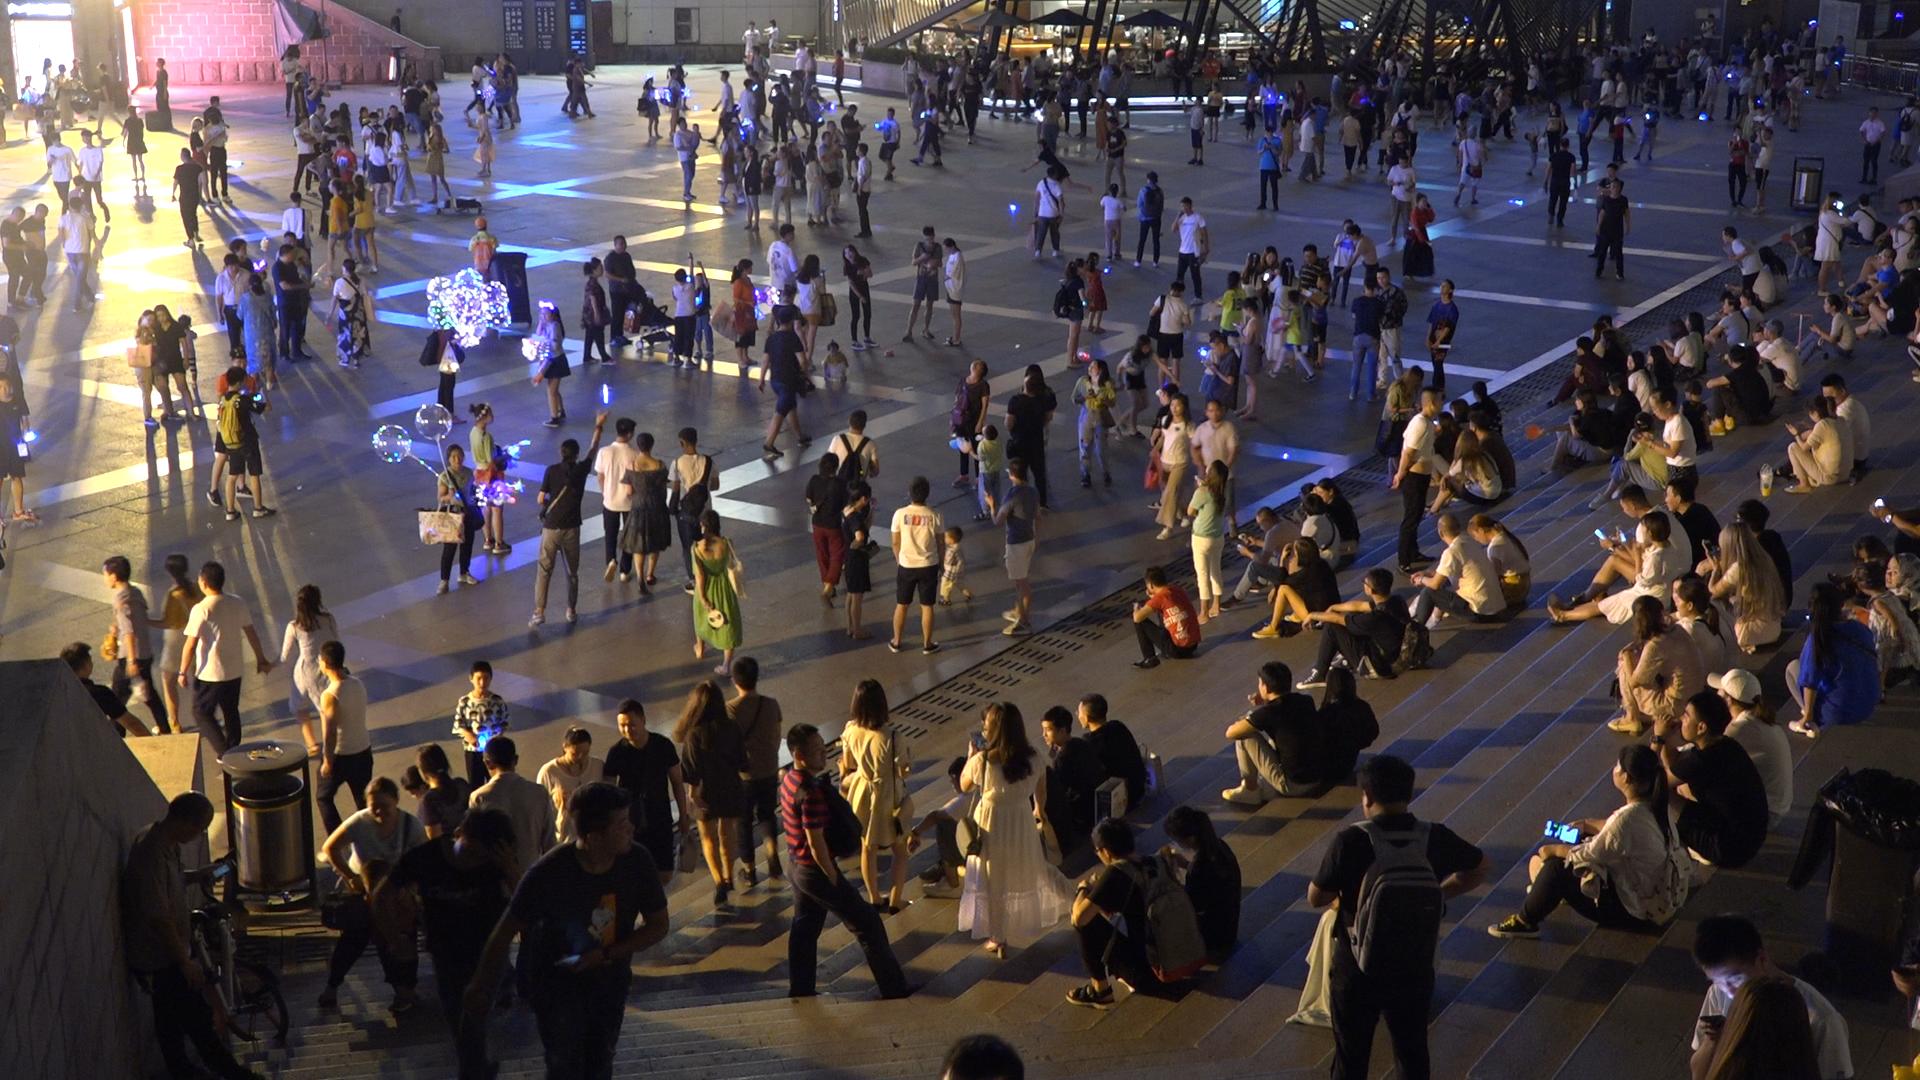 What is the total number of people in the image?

357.